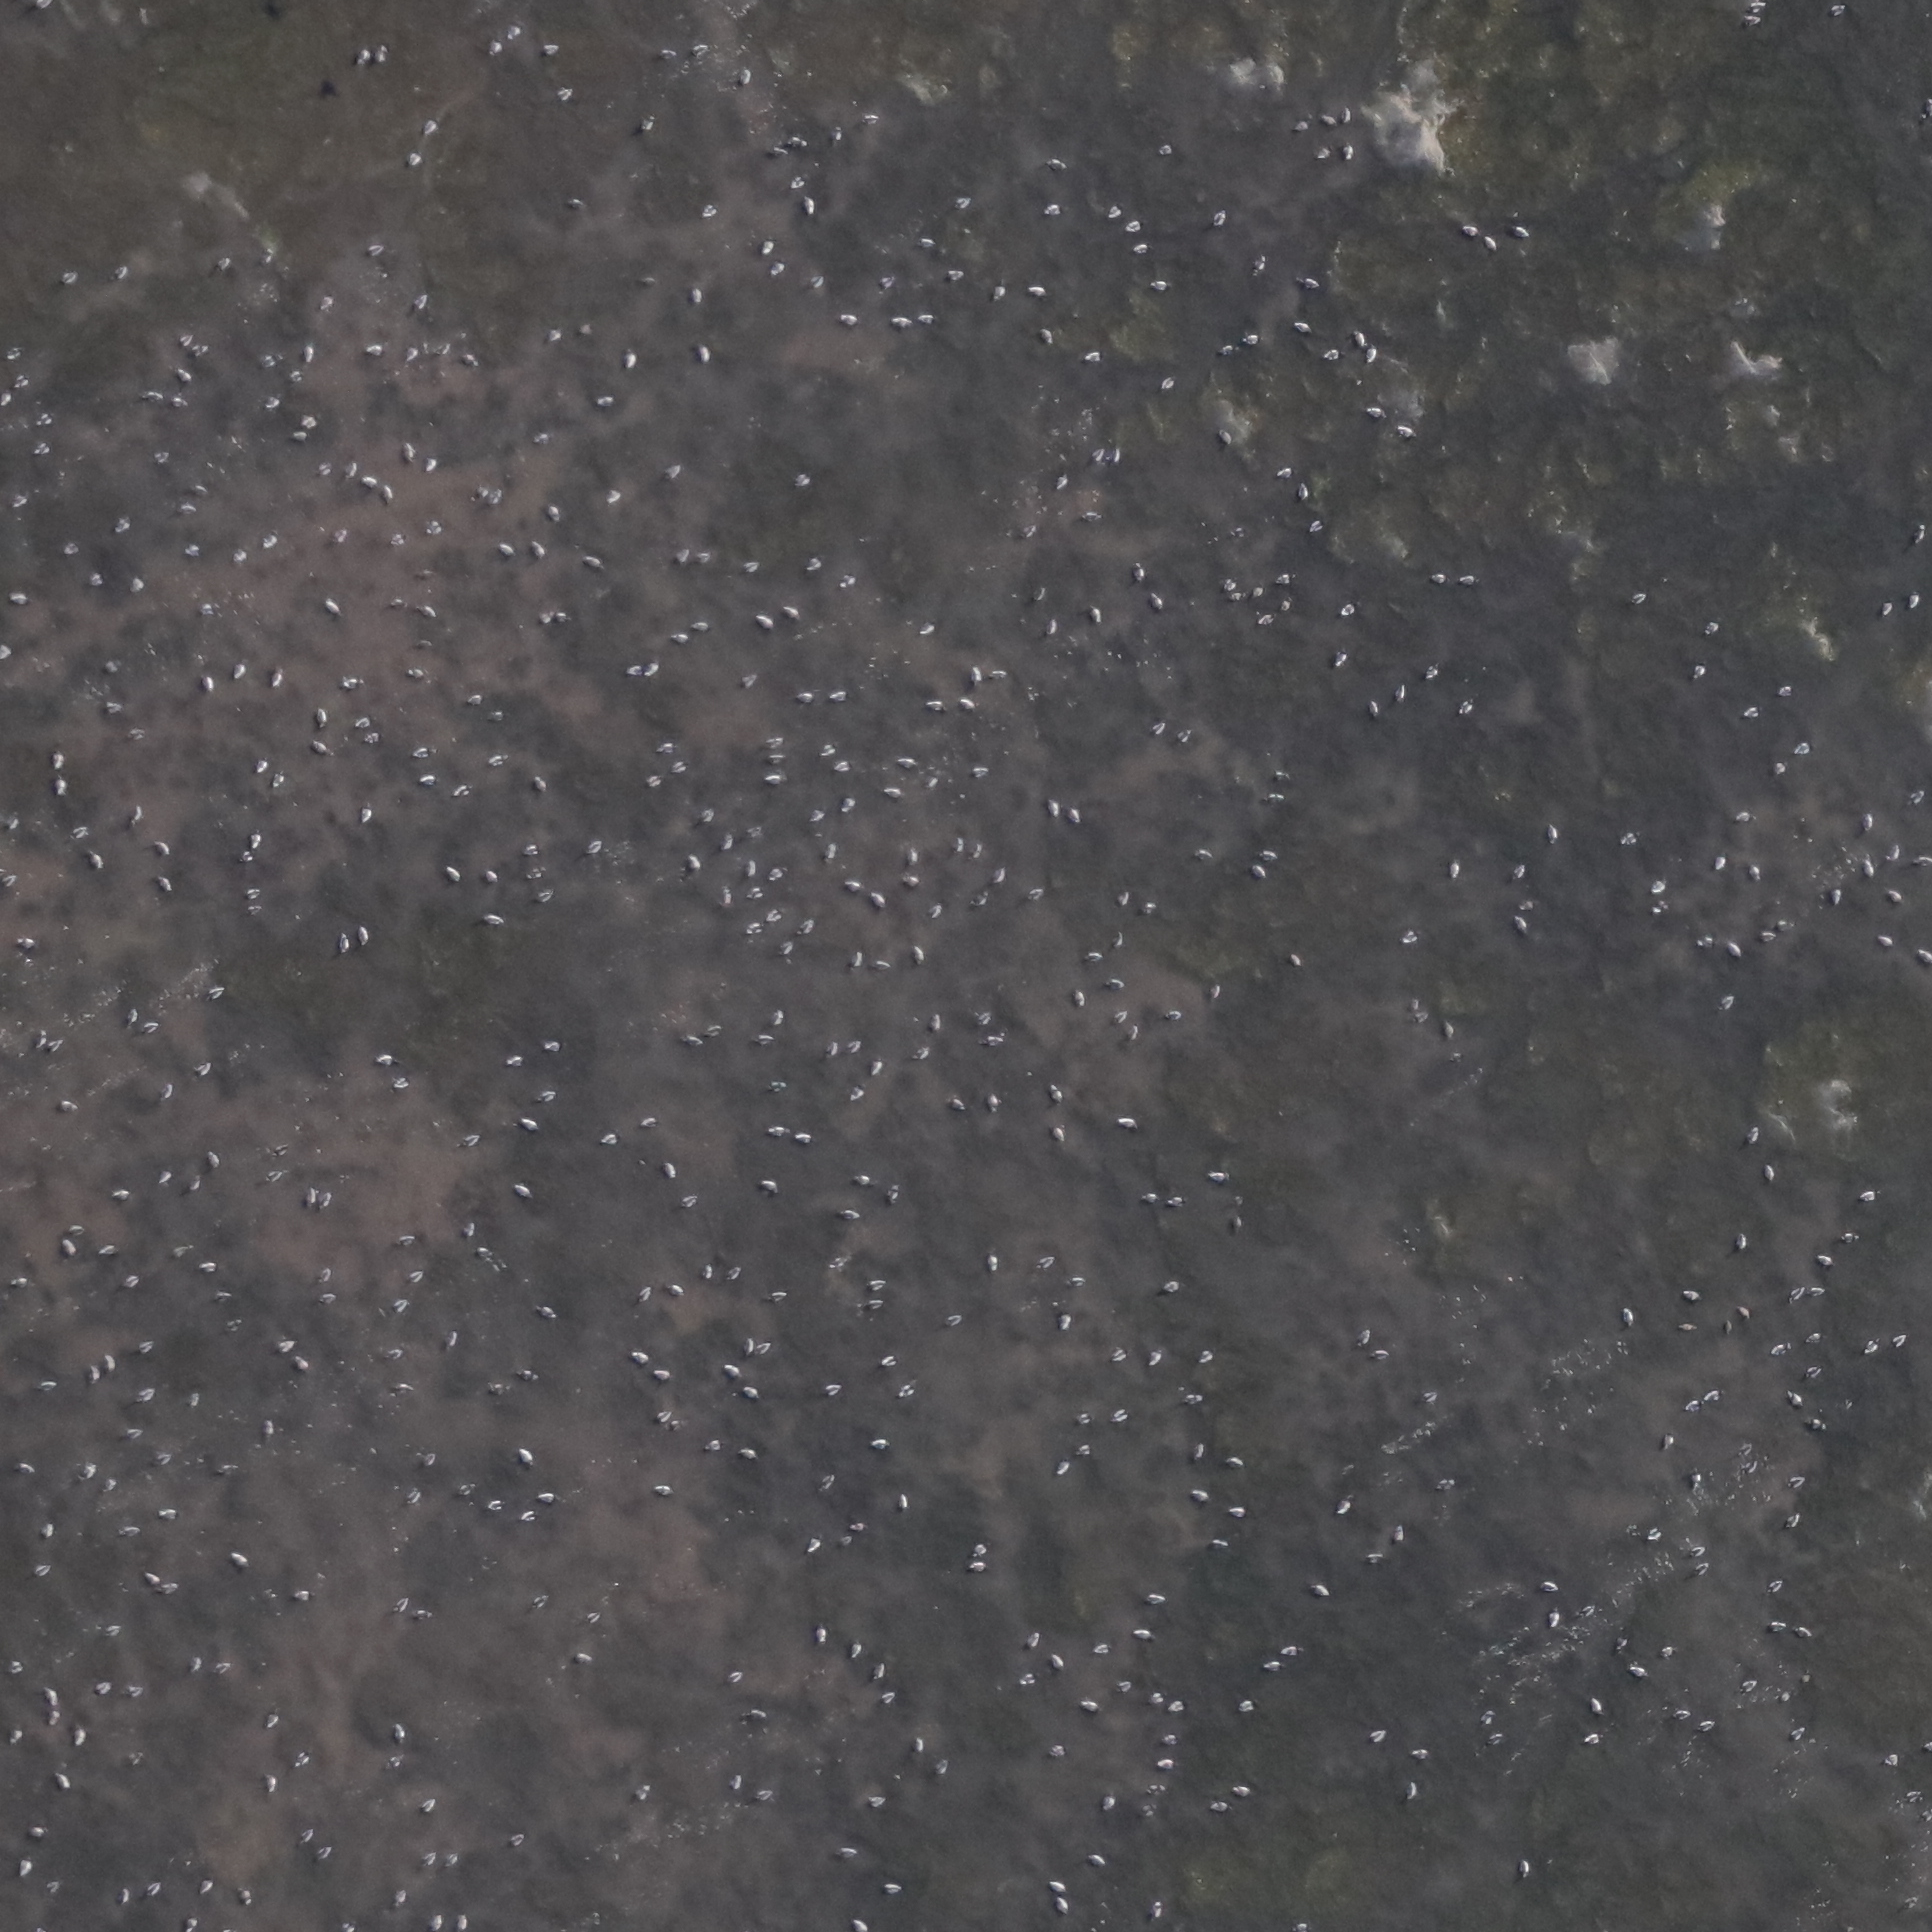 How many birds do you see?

629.